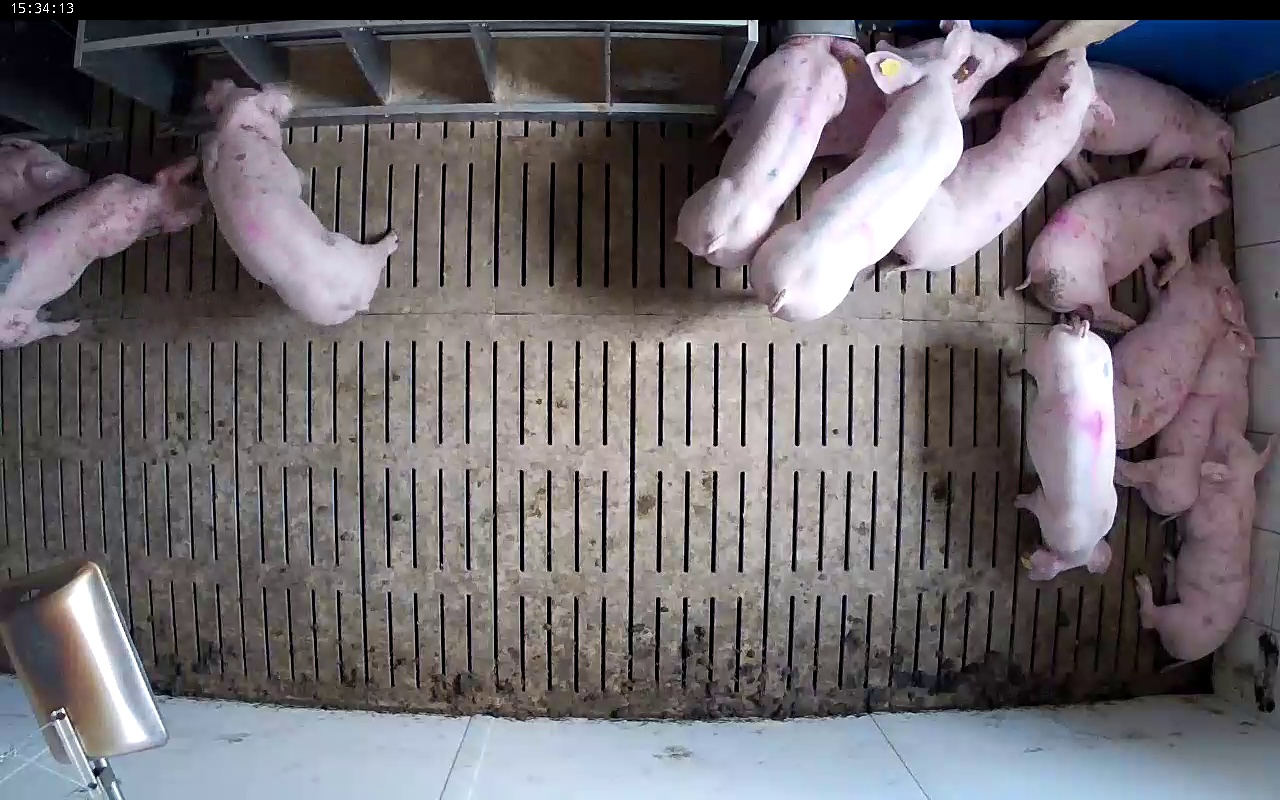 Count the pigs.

13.